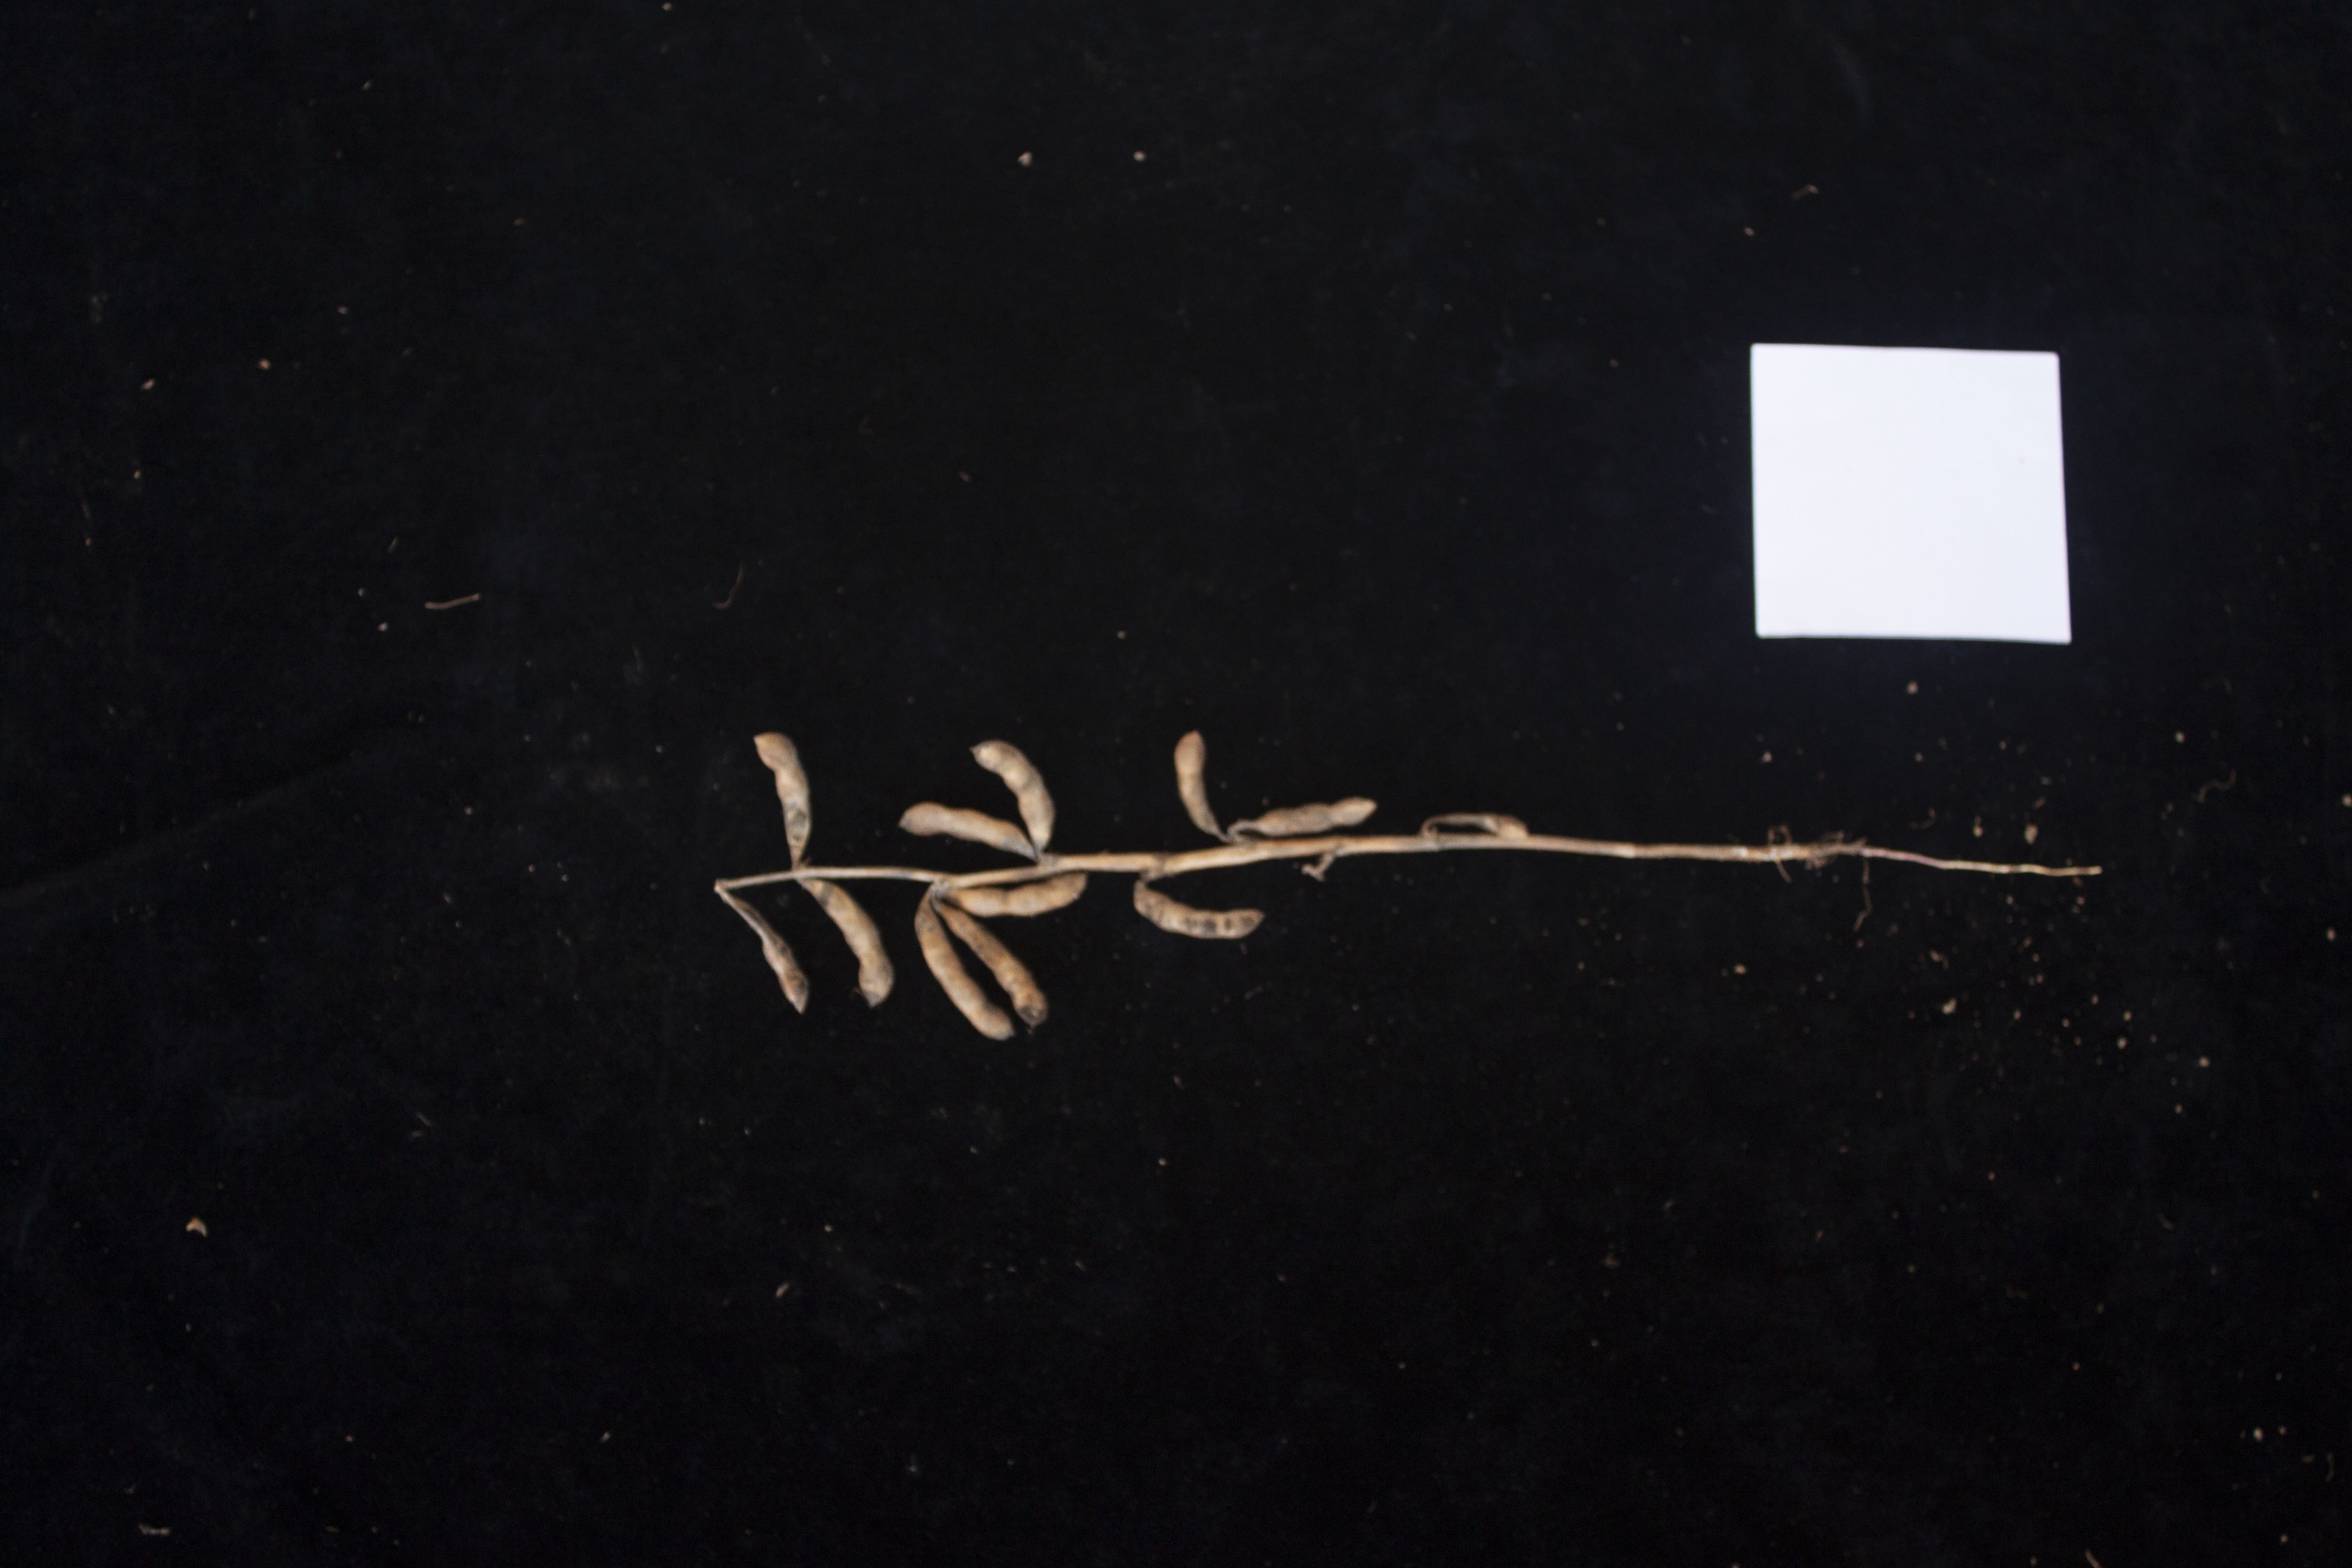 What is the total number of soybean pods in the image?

12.